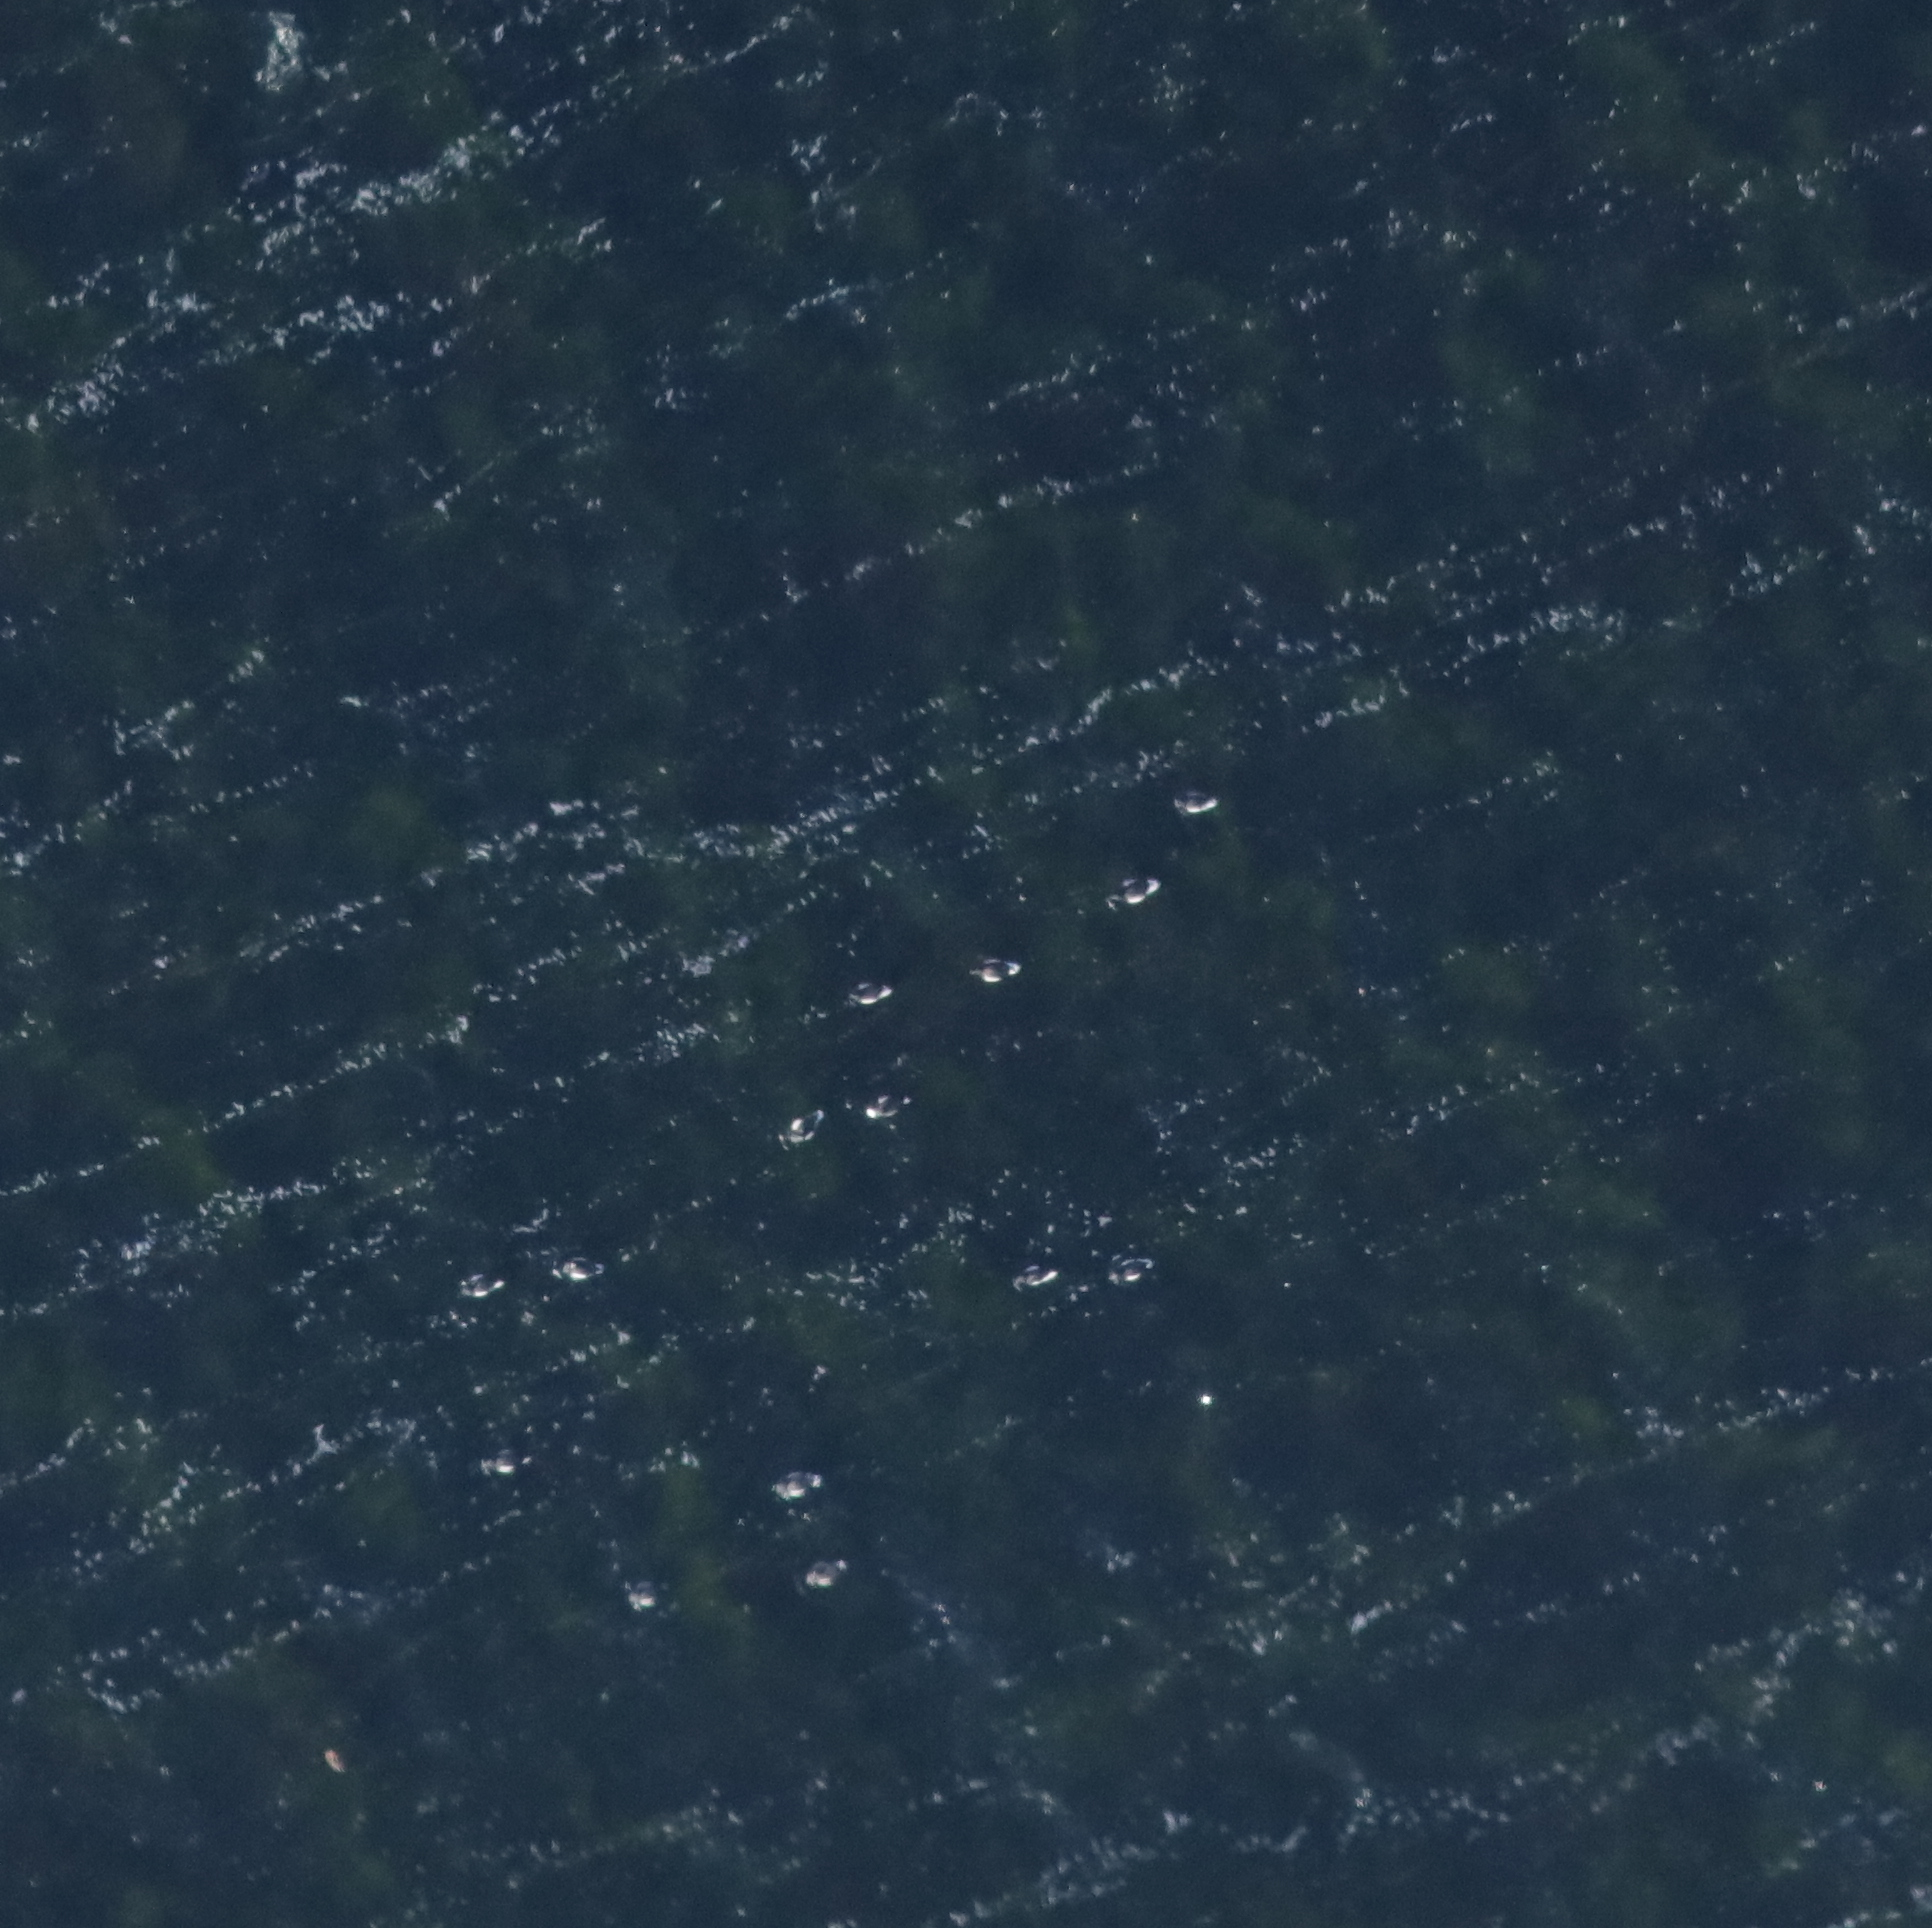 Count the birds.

15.